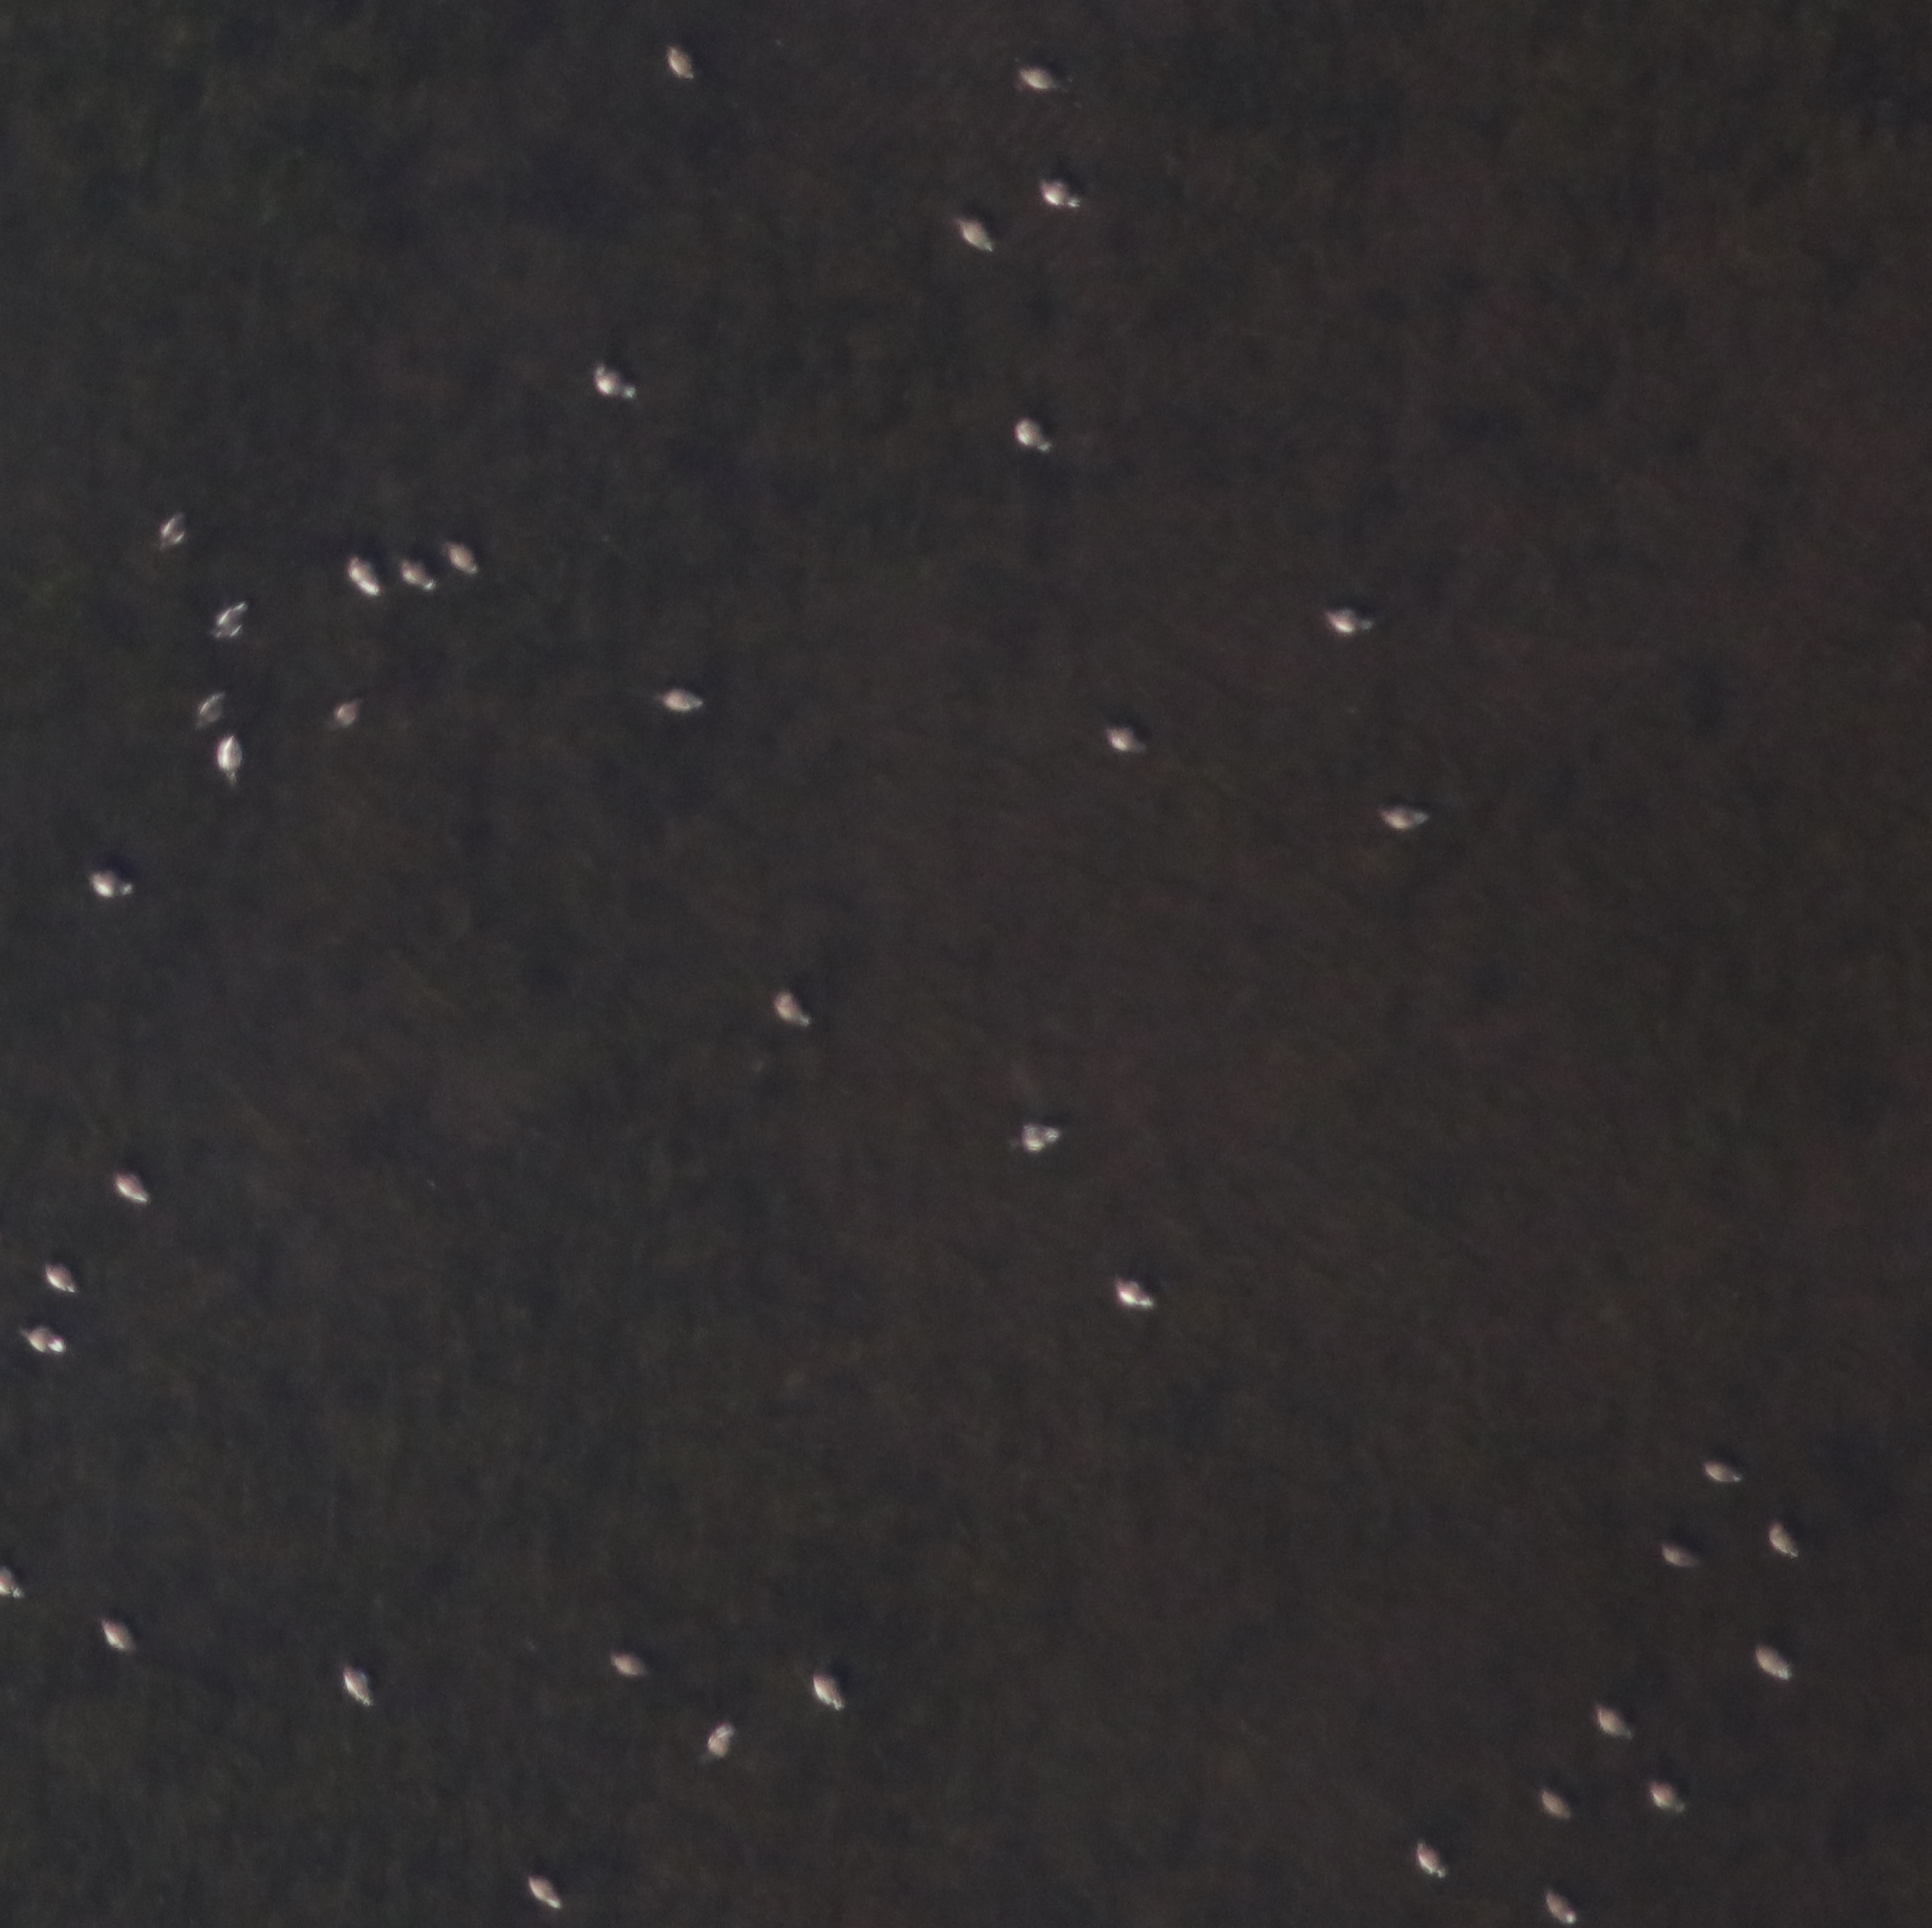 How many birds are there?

41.